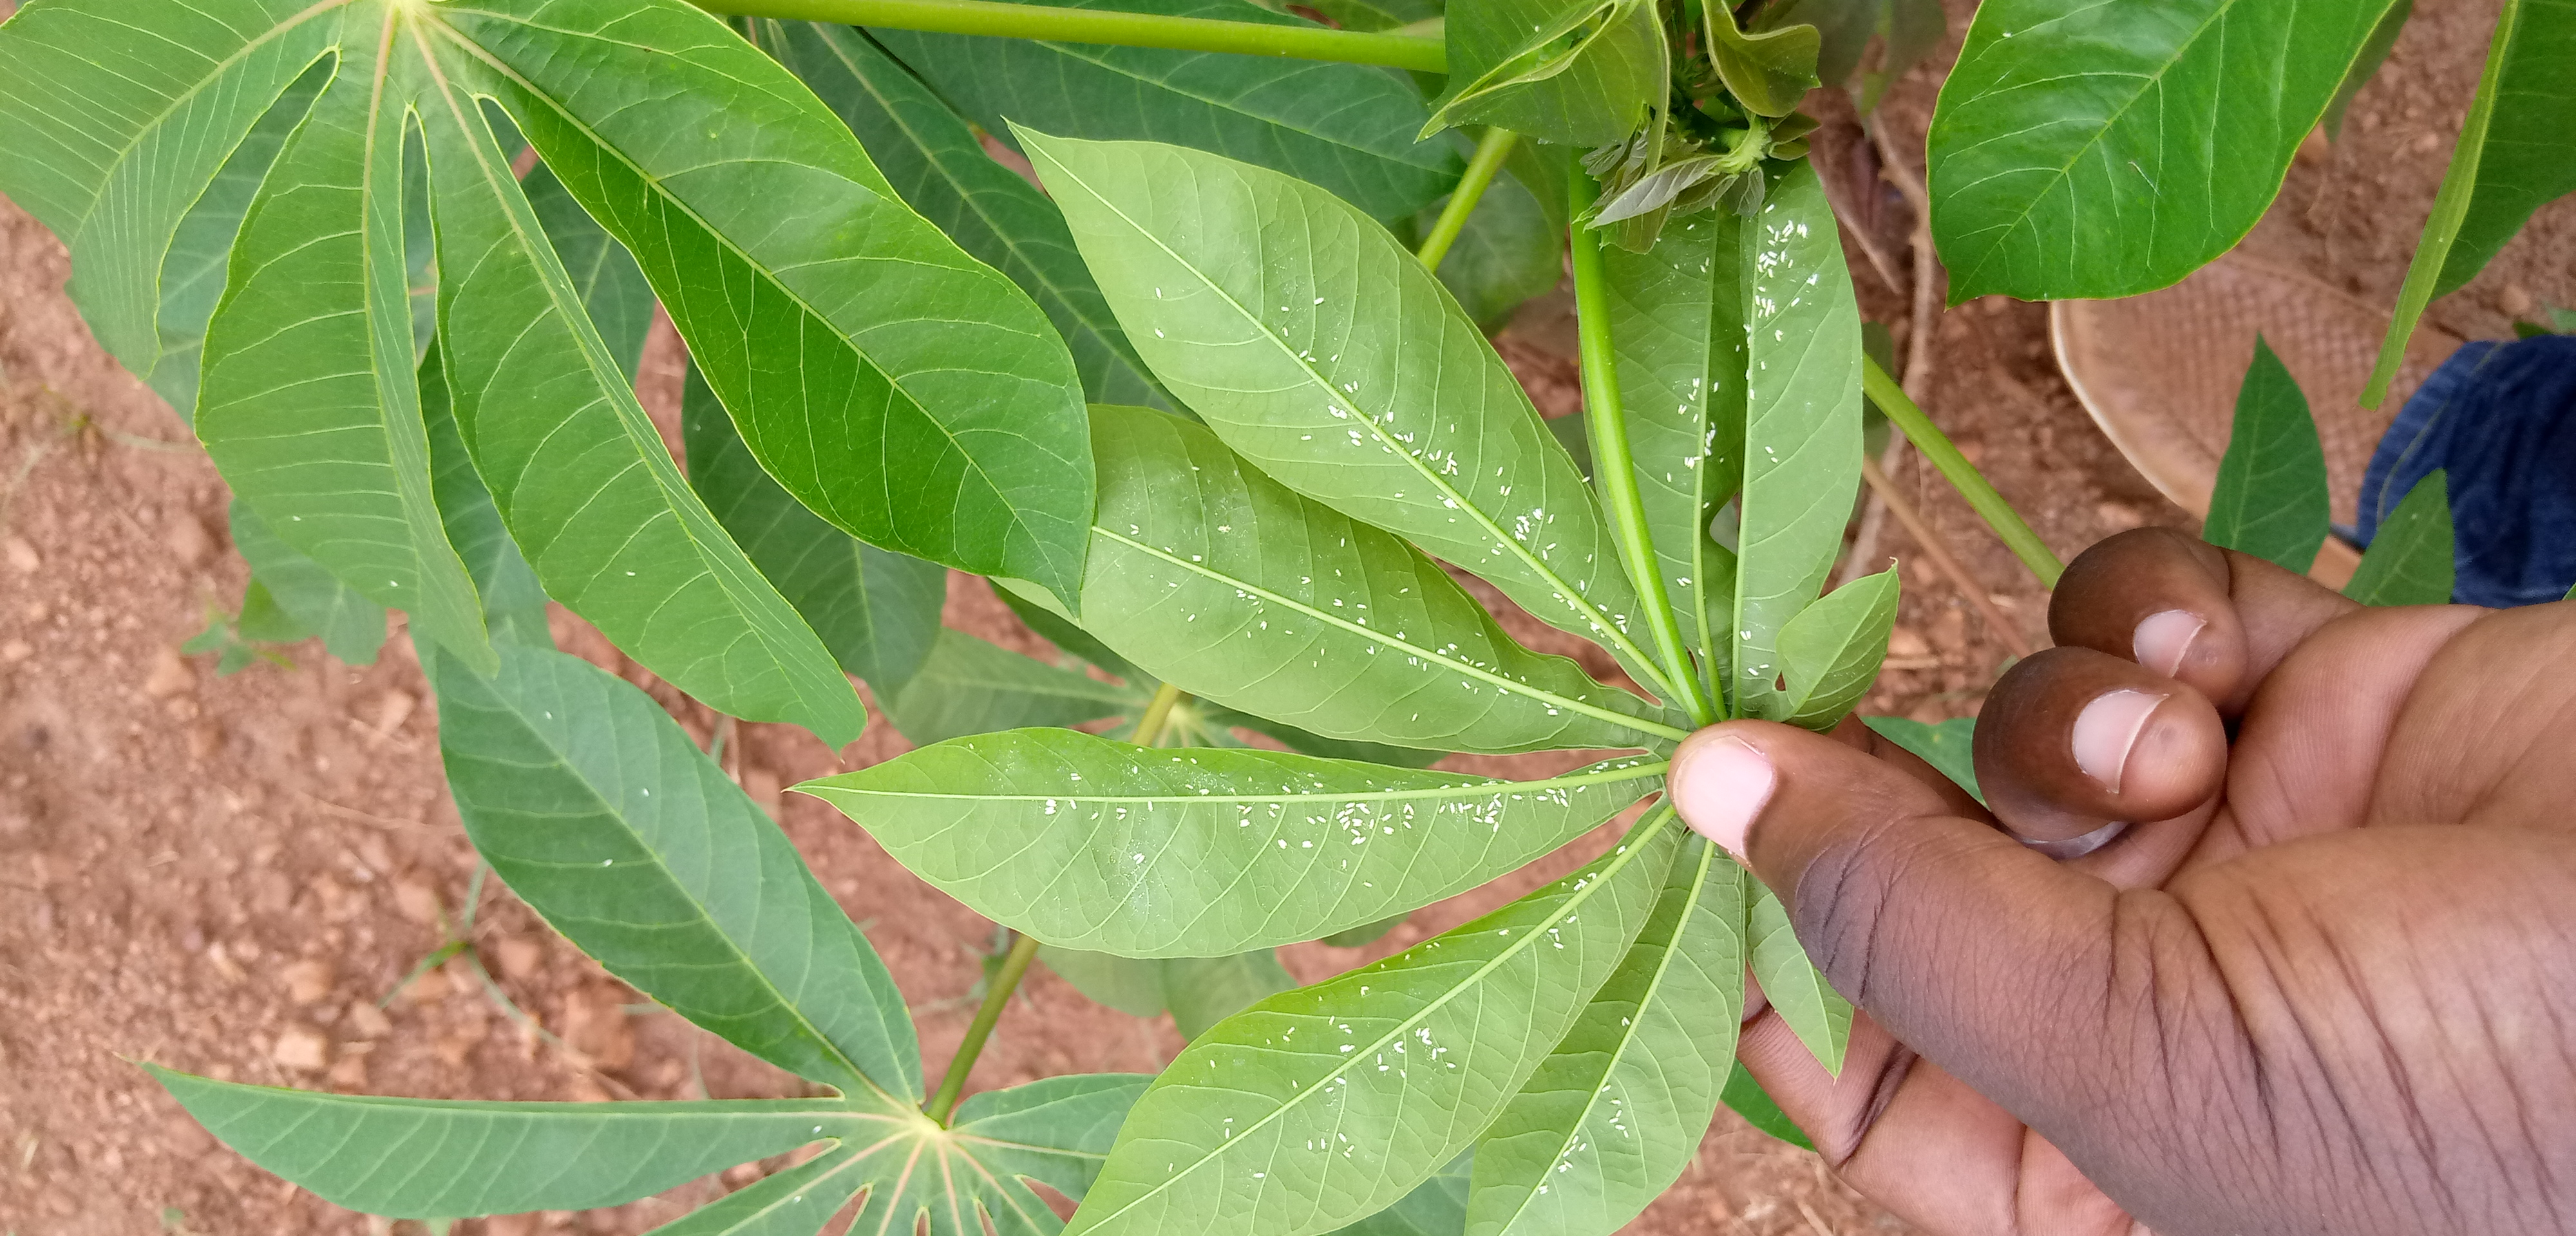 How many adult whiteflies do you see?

348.